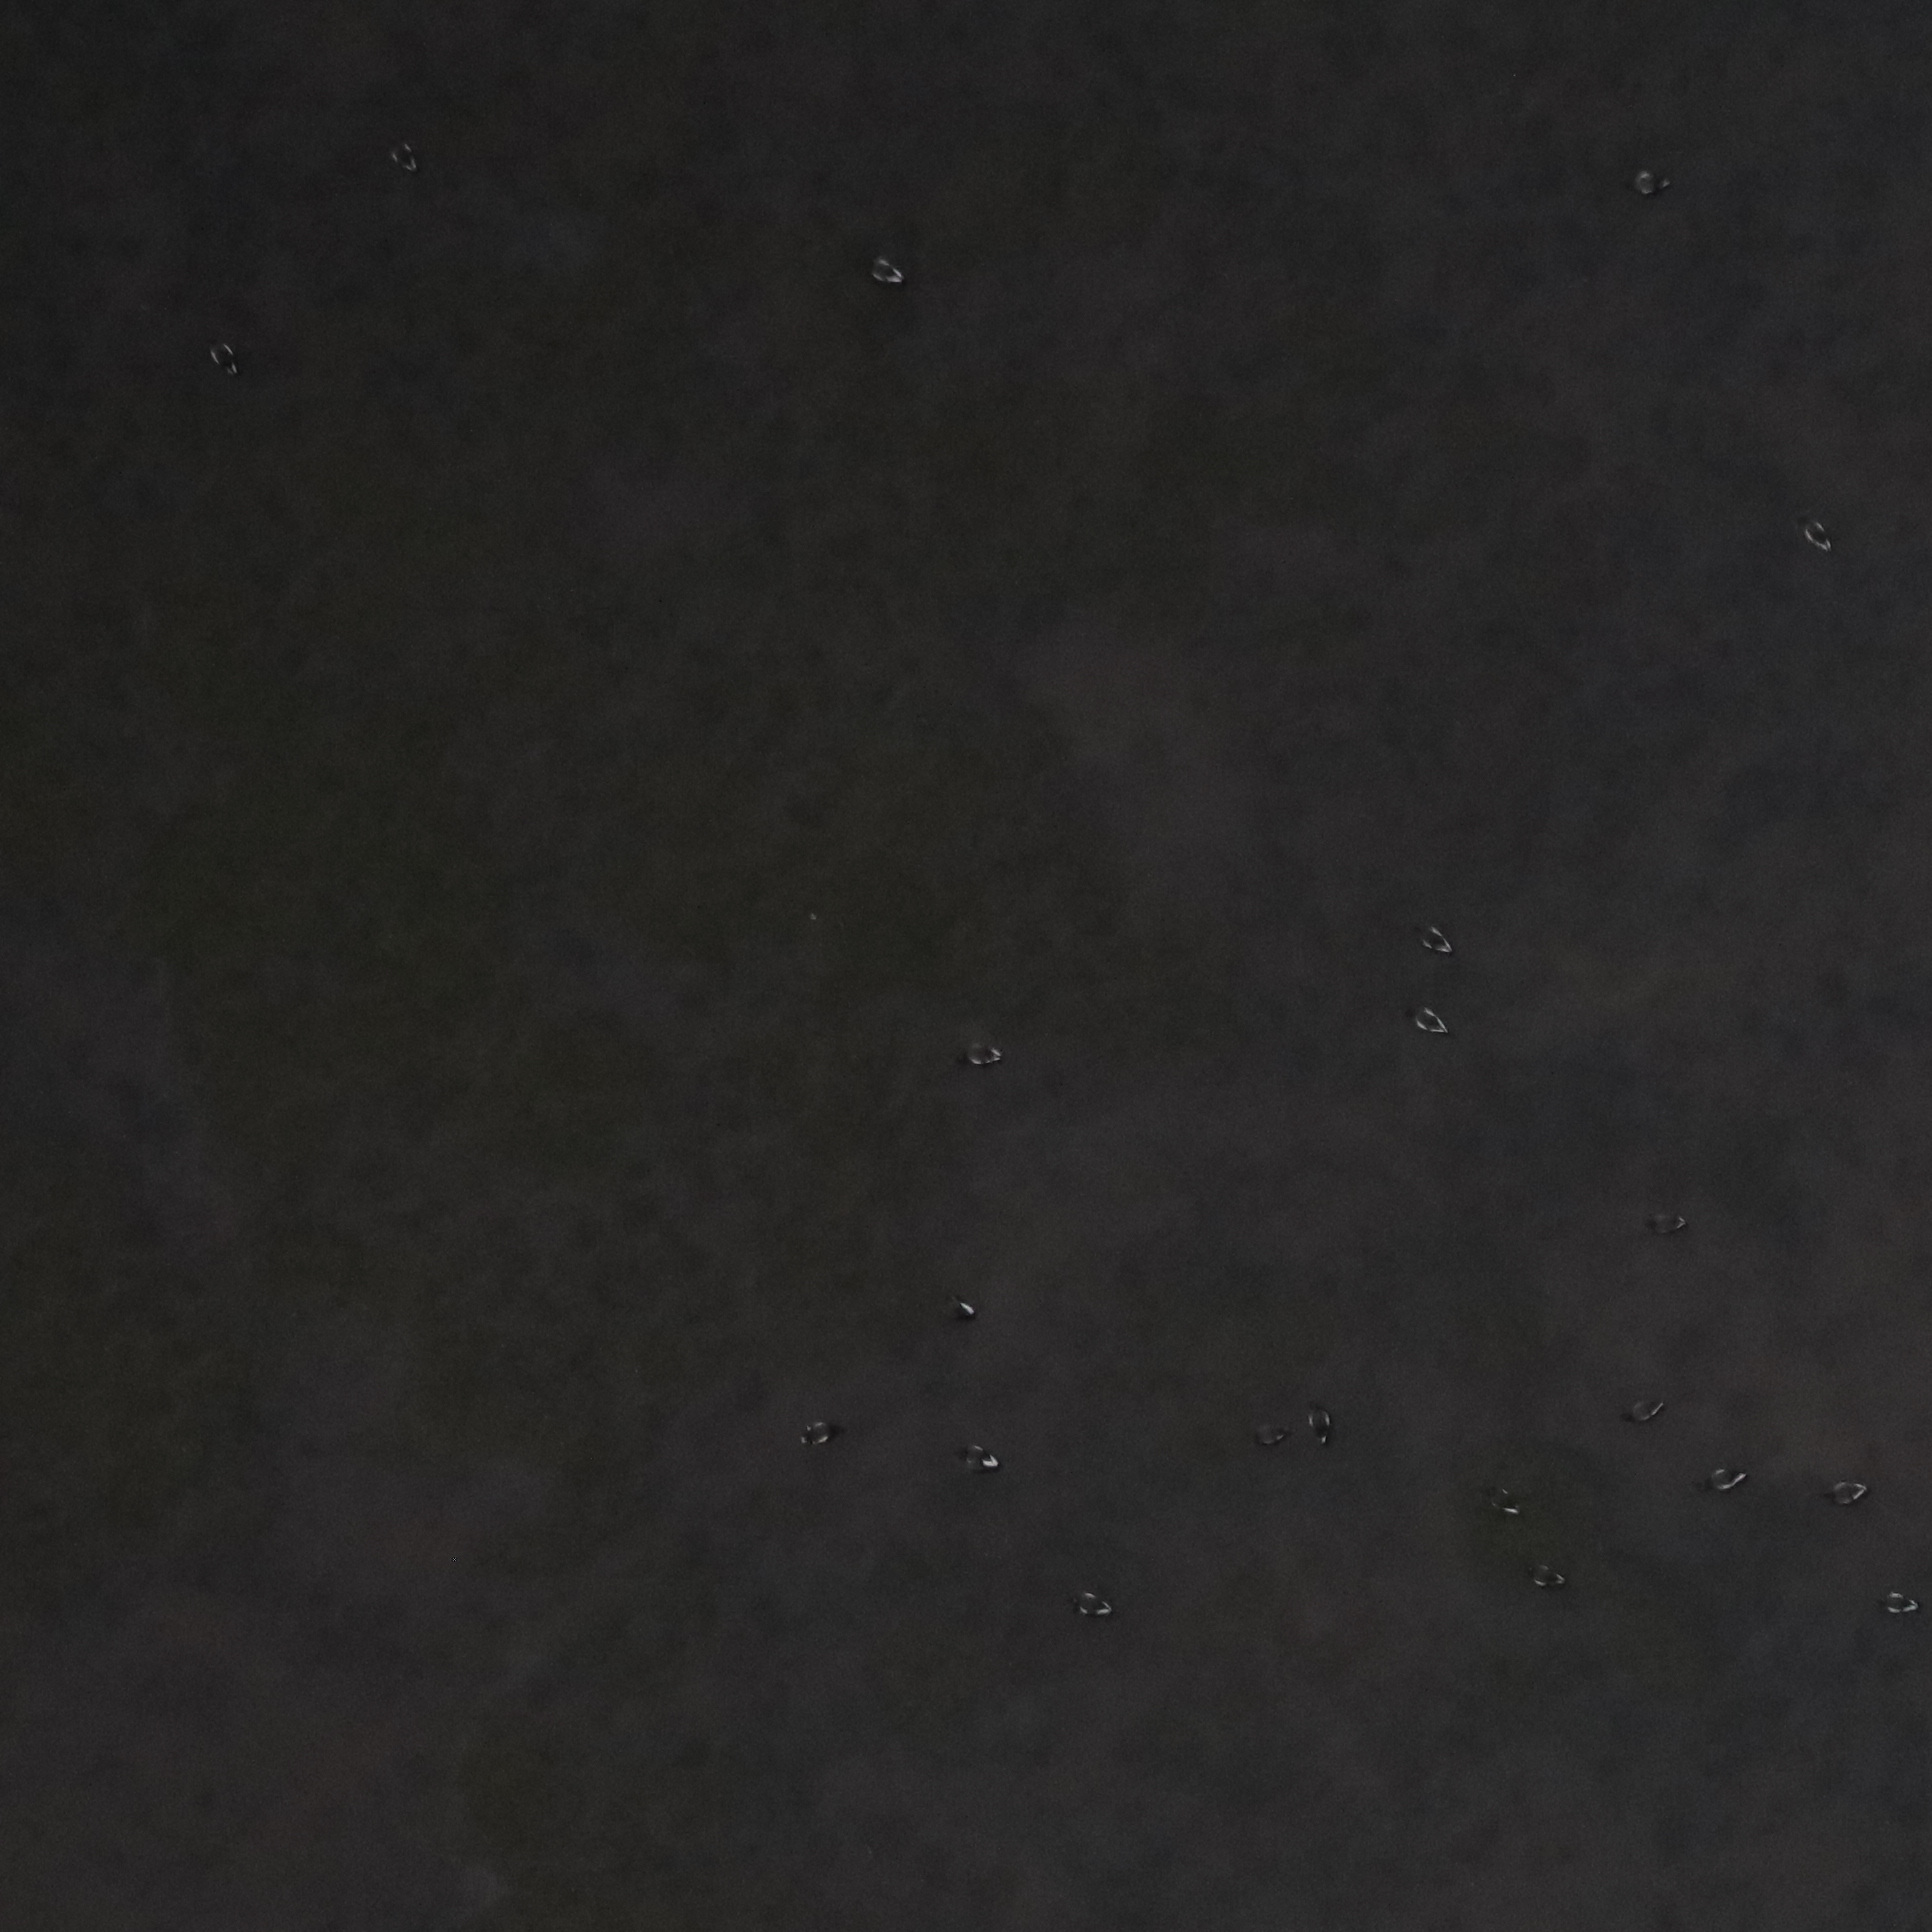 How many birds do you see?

21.